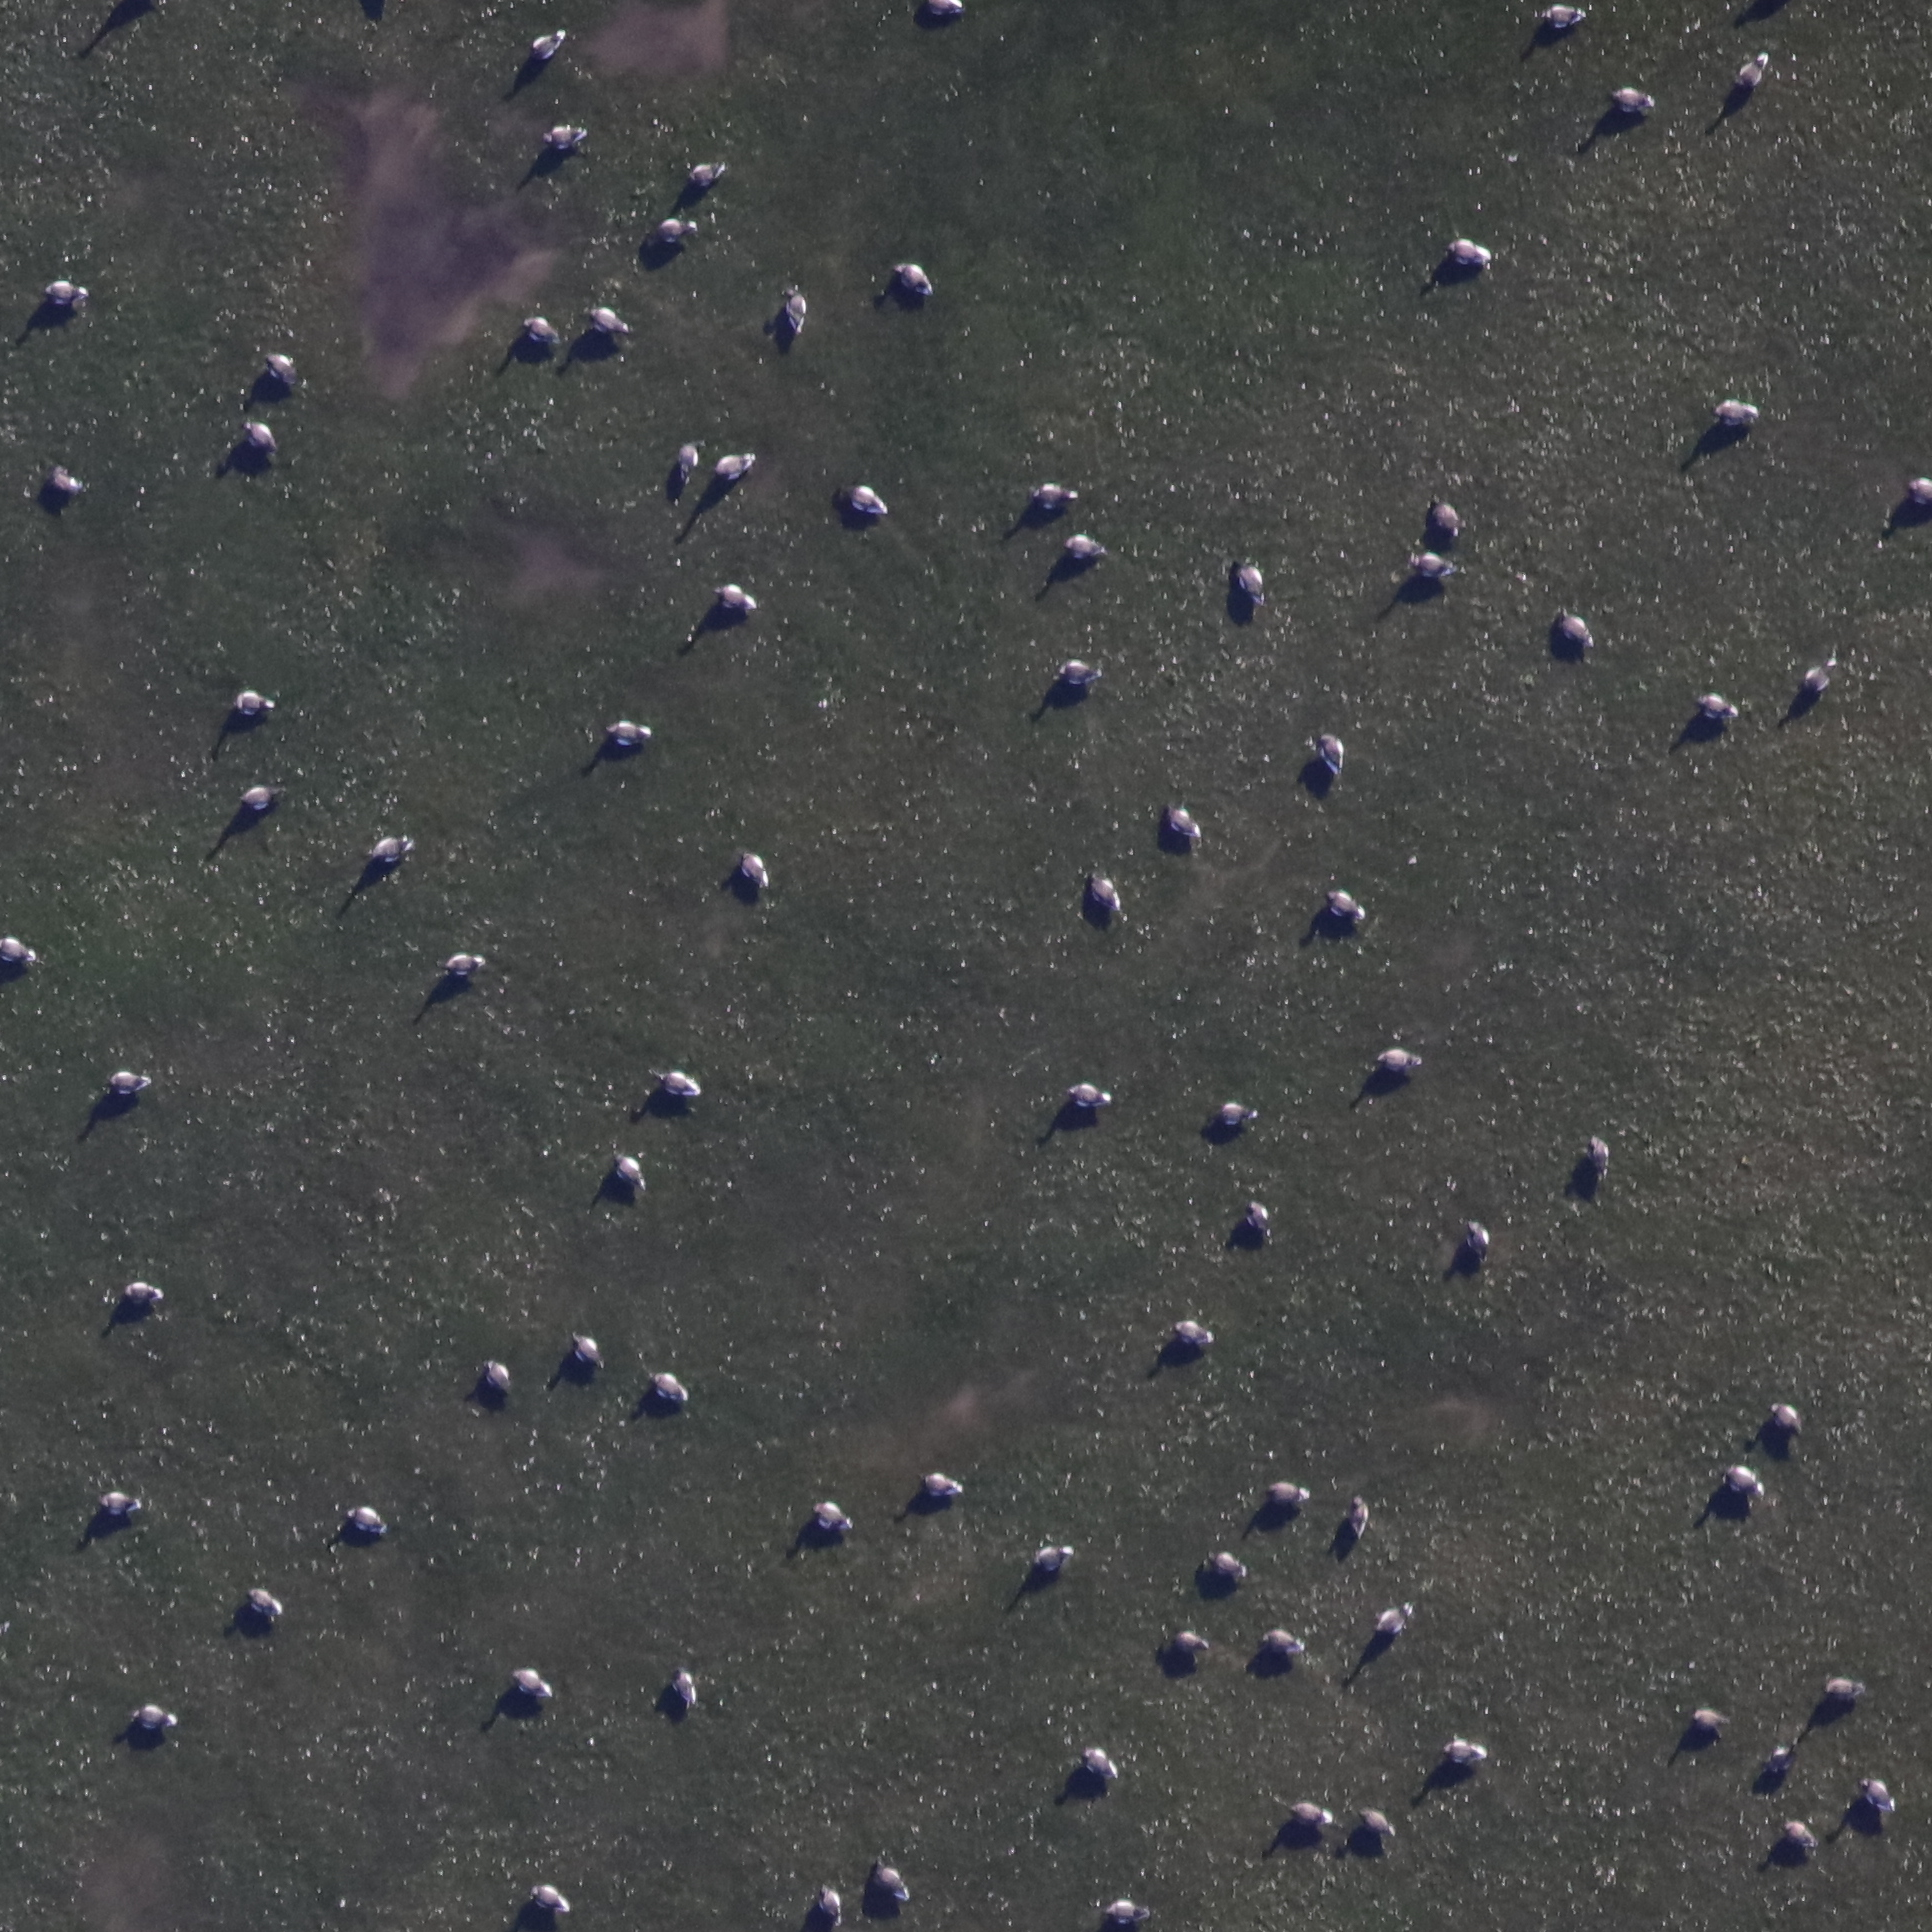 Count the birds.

87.